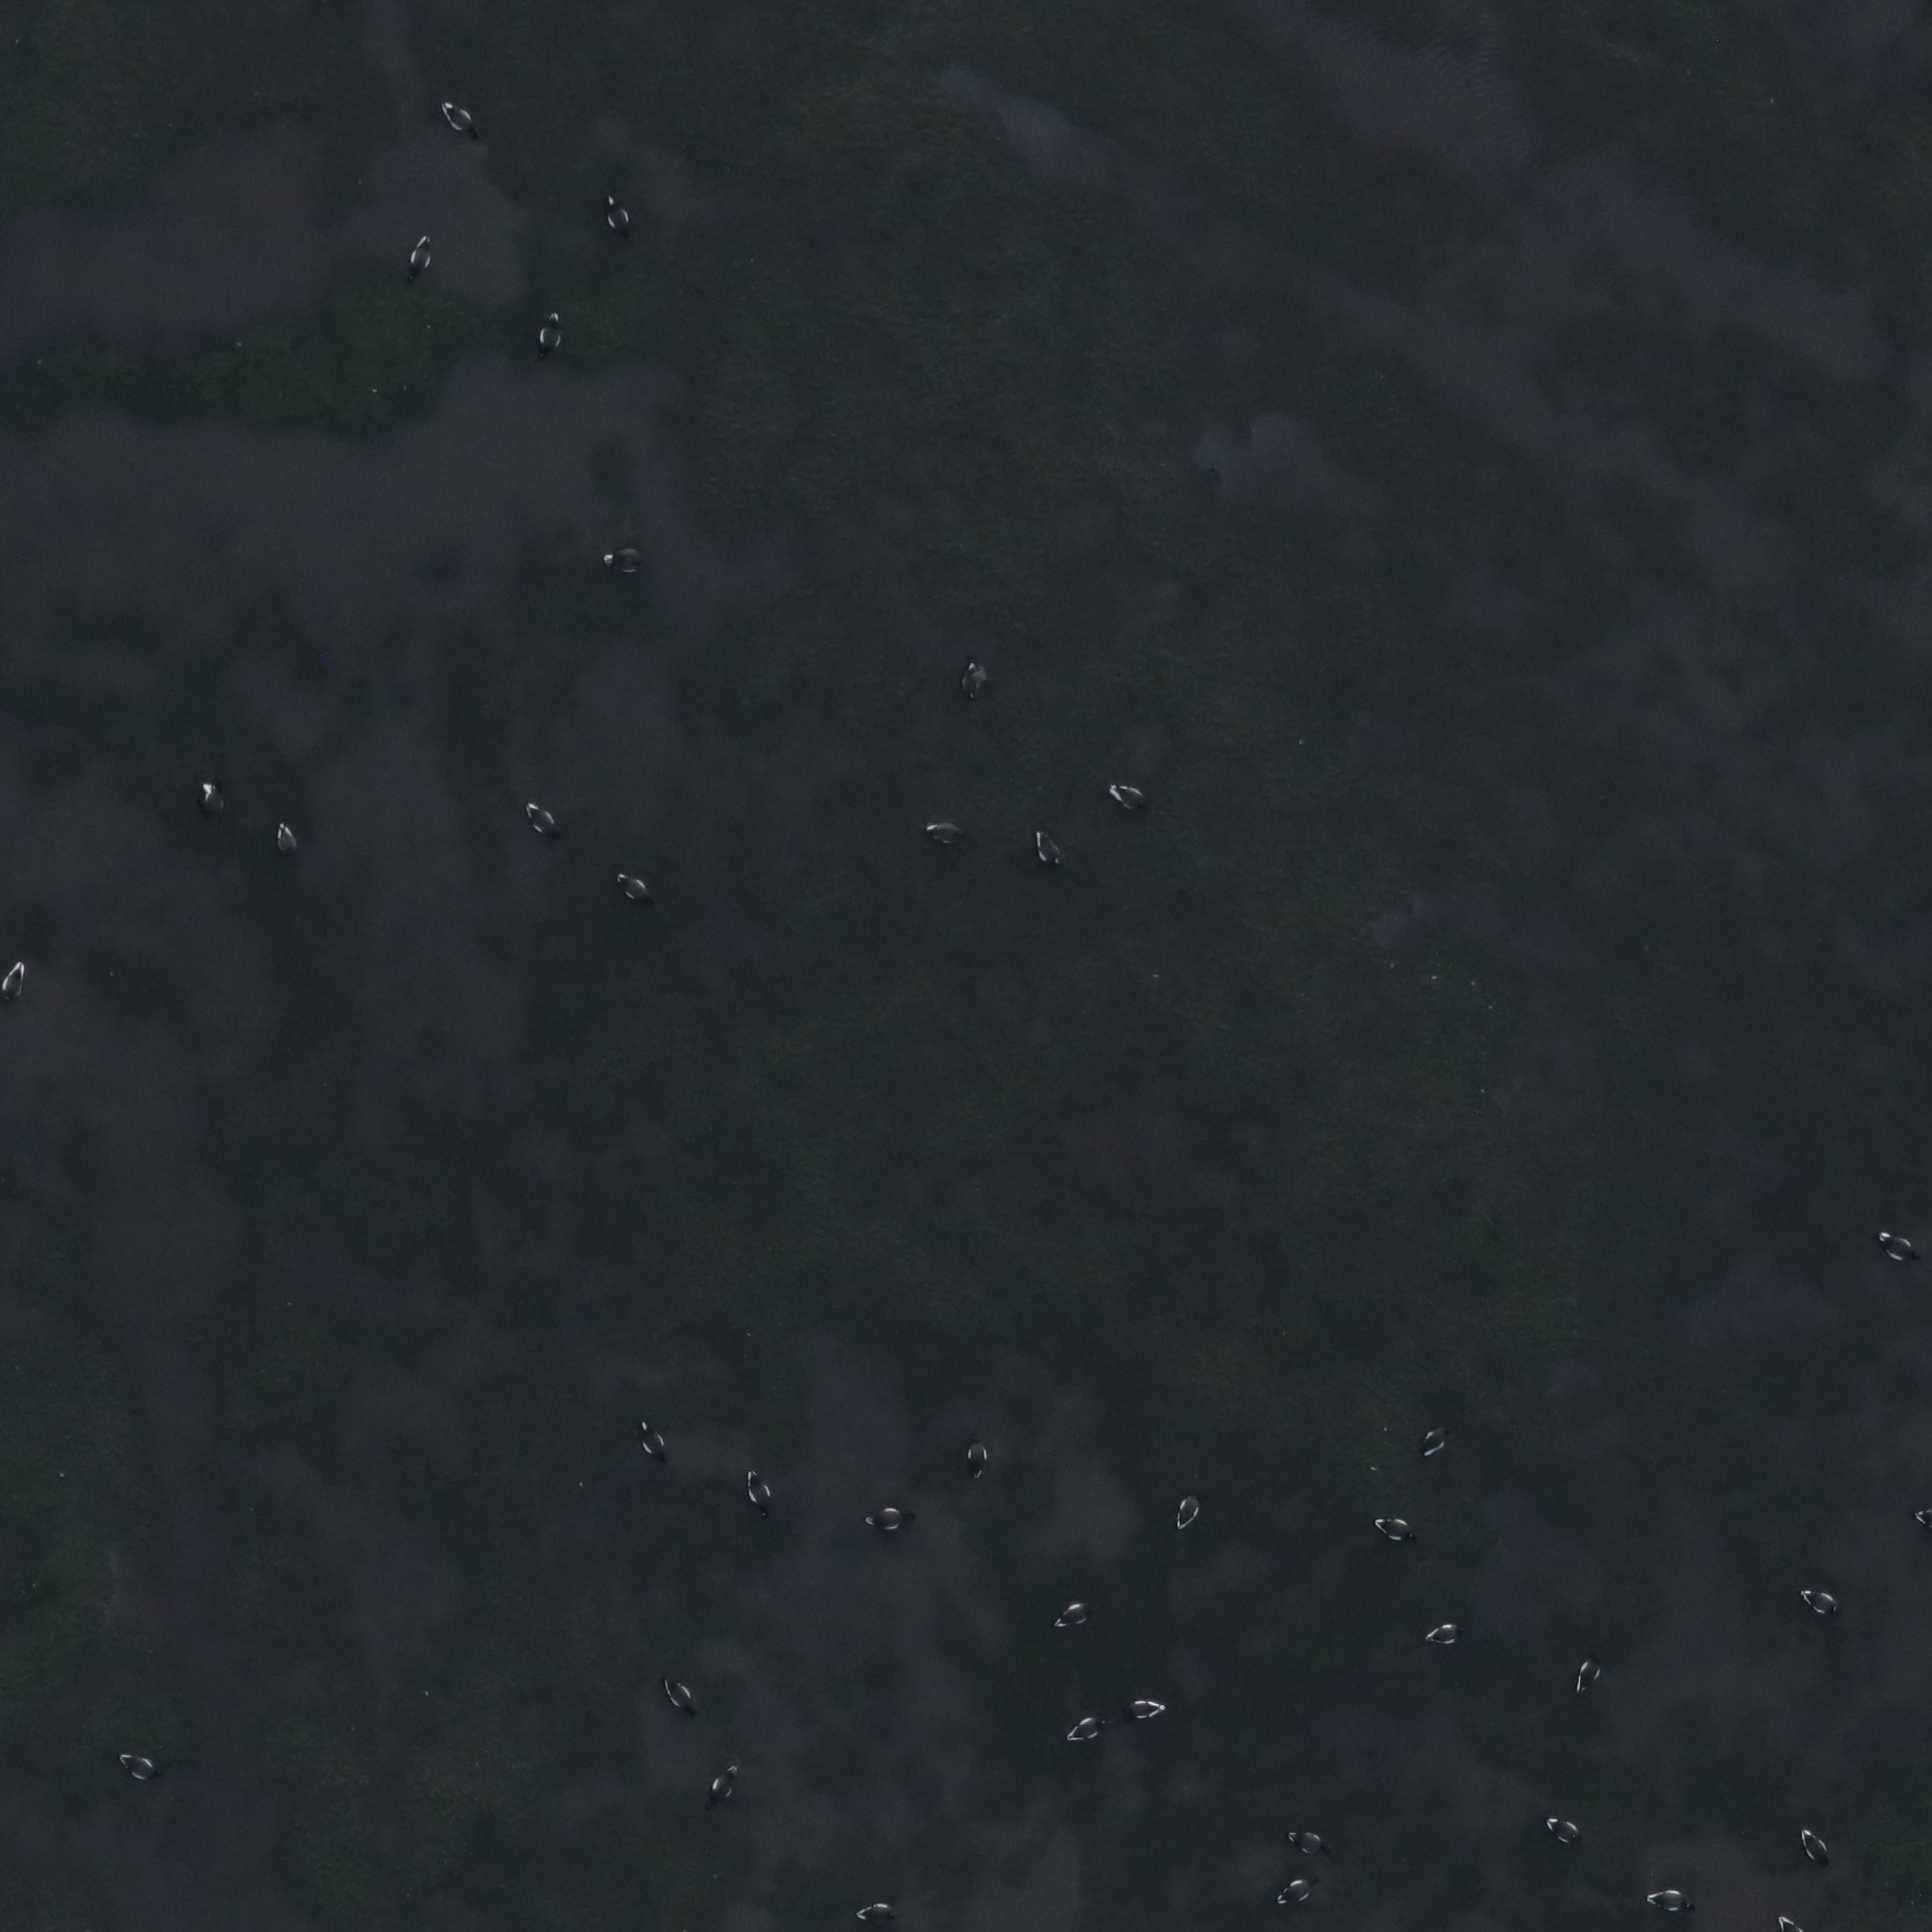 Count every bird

37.